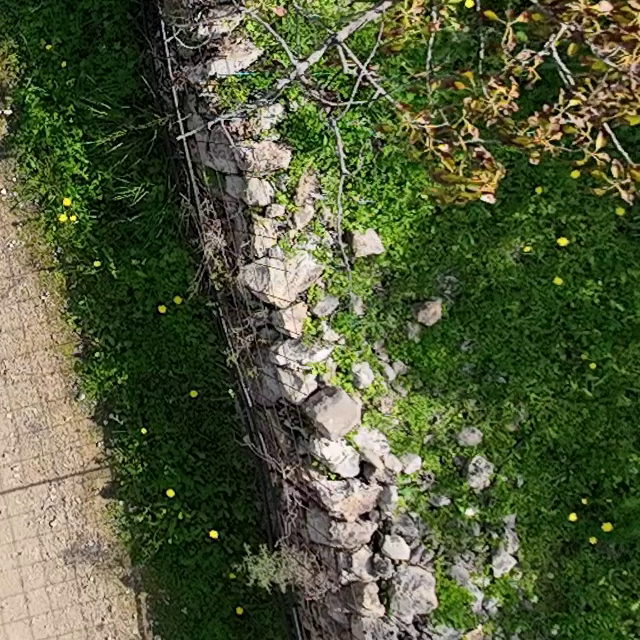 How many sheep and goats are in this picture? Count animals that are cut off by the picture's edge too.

0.